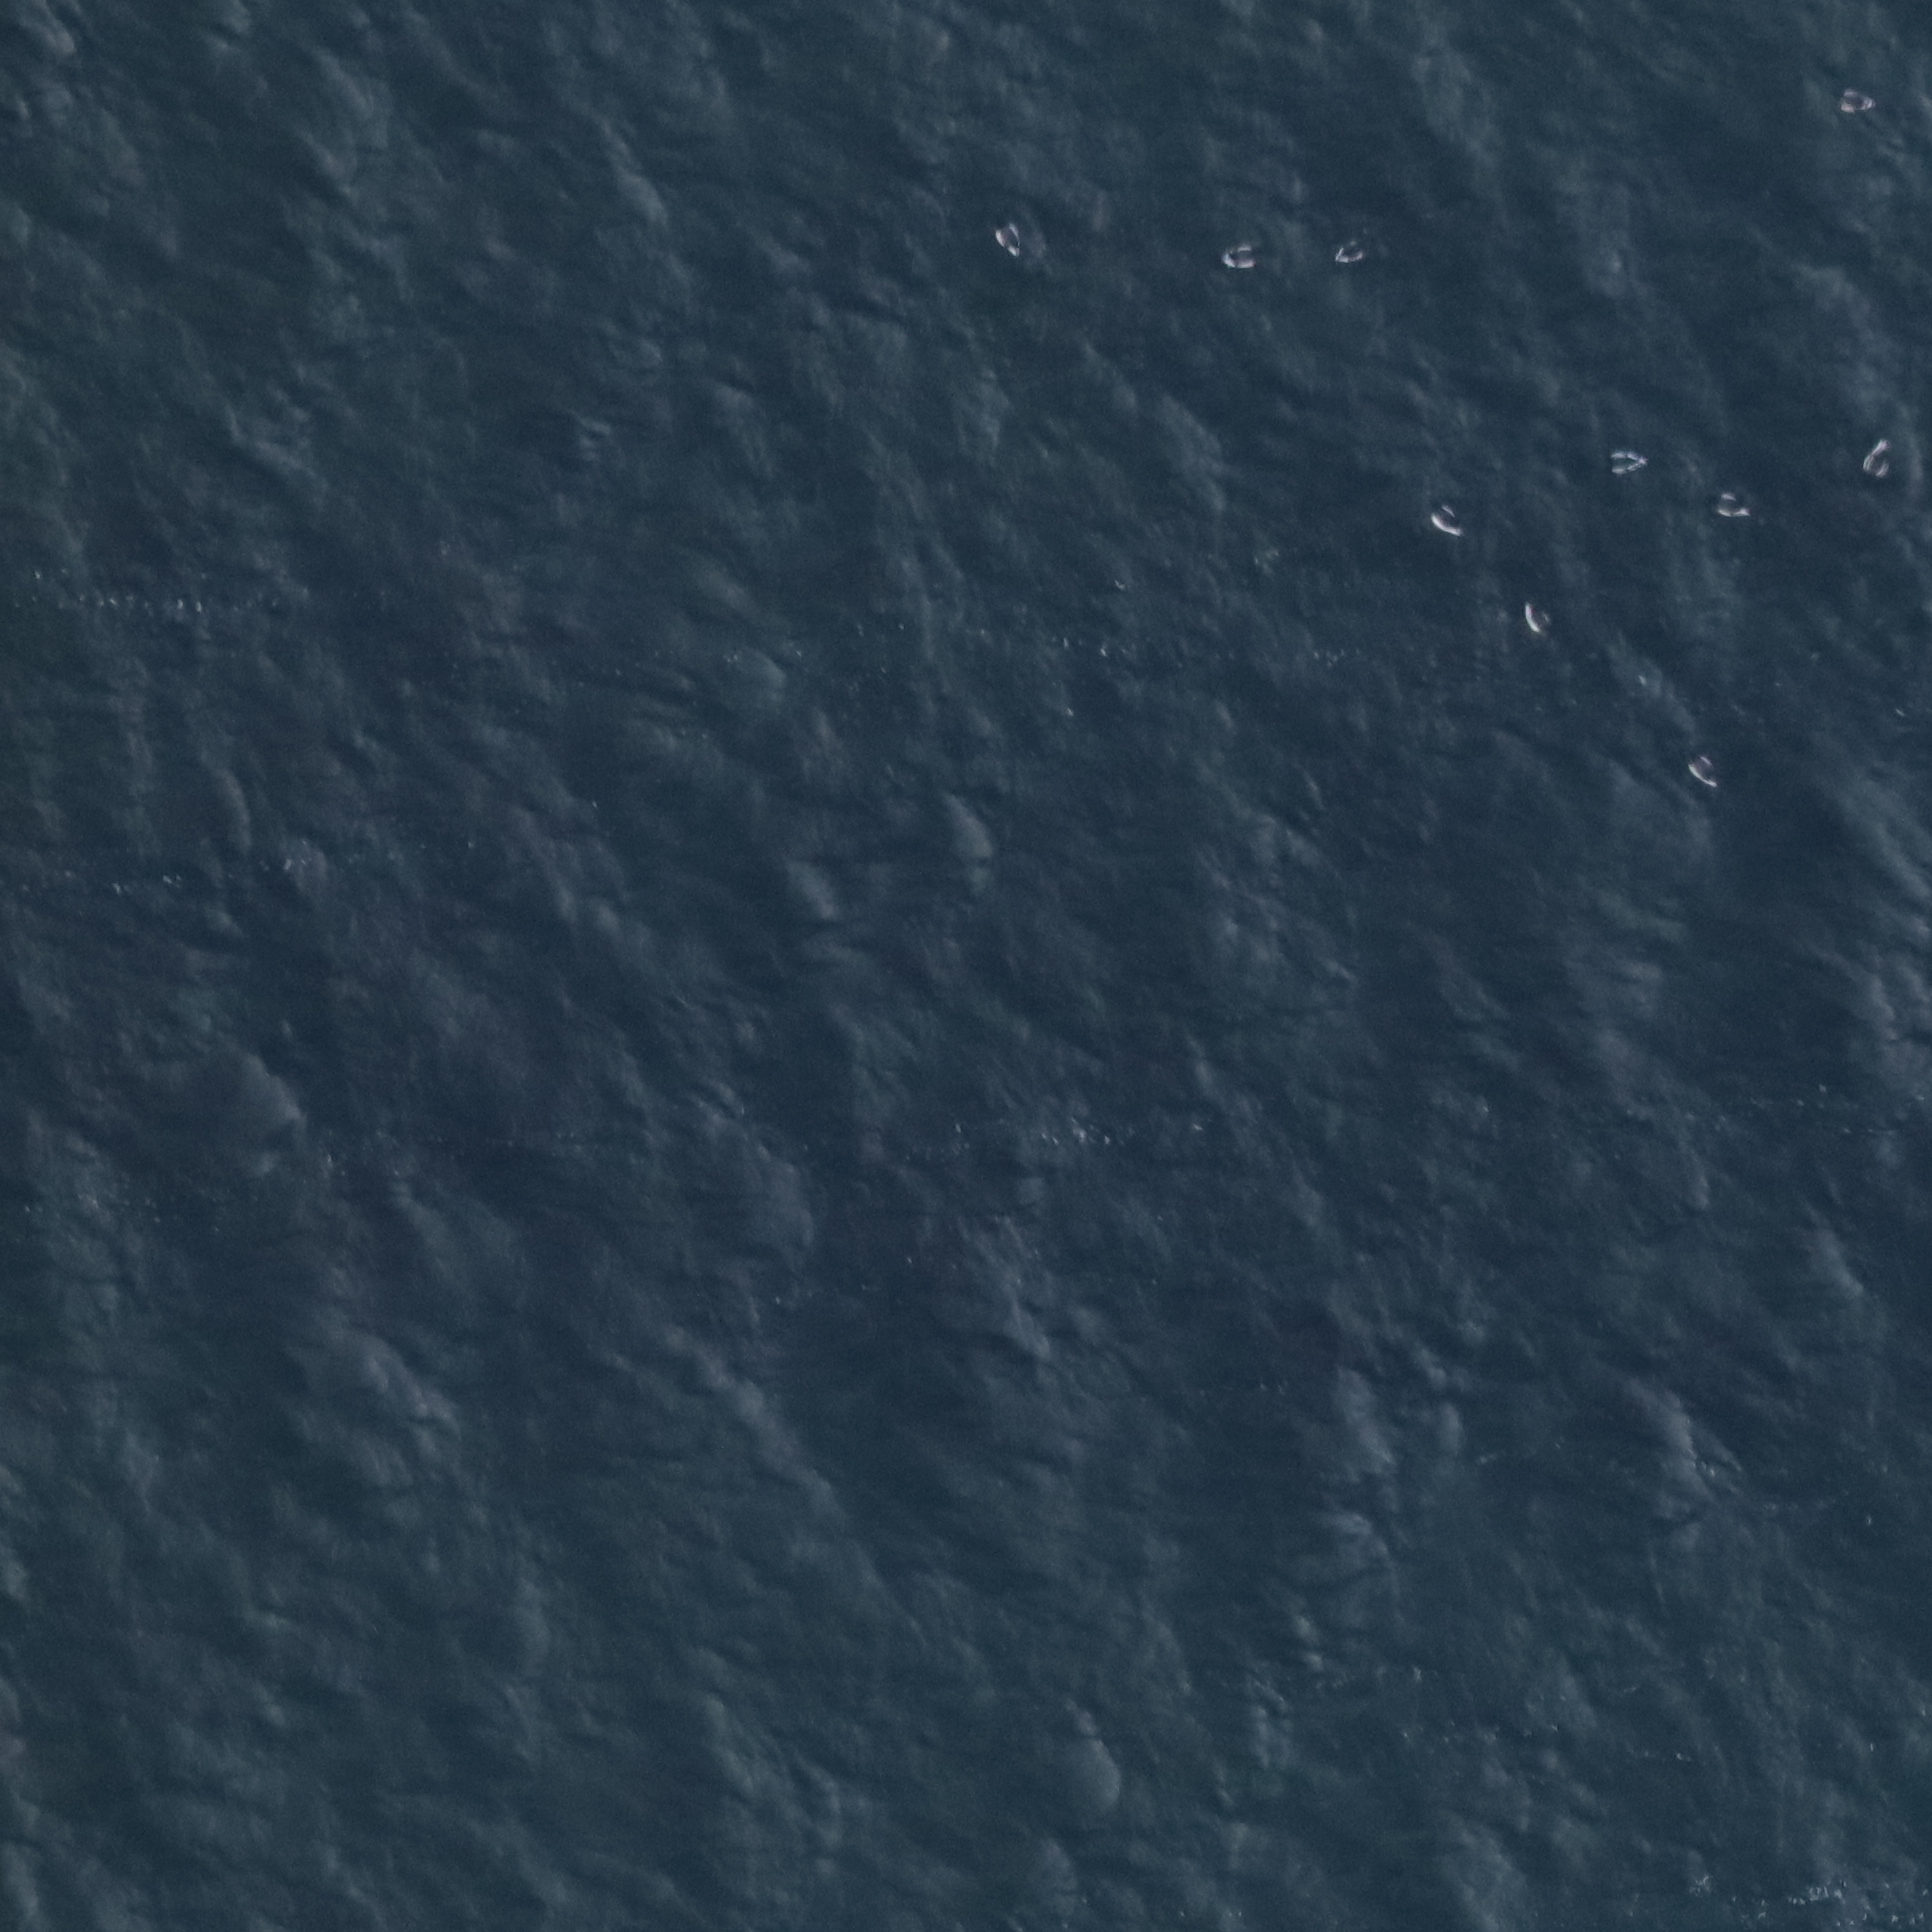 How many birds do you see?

10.